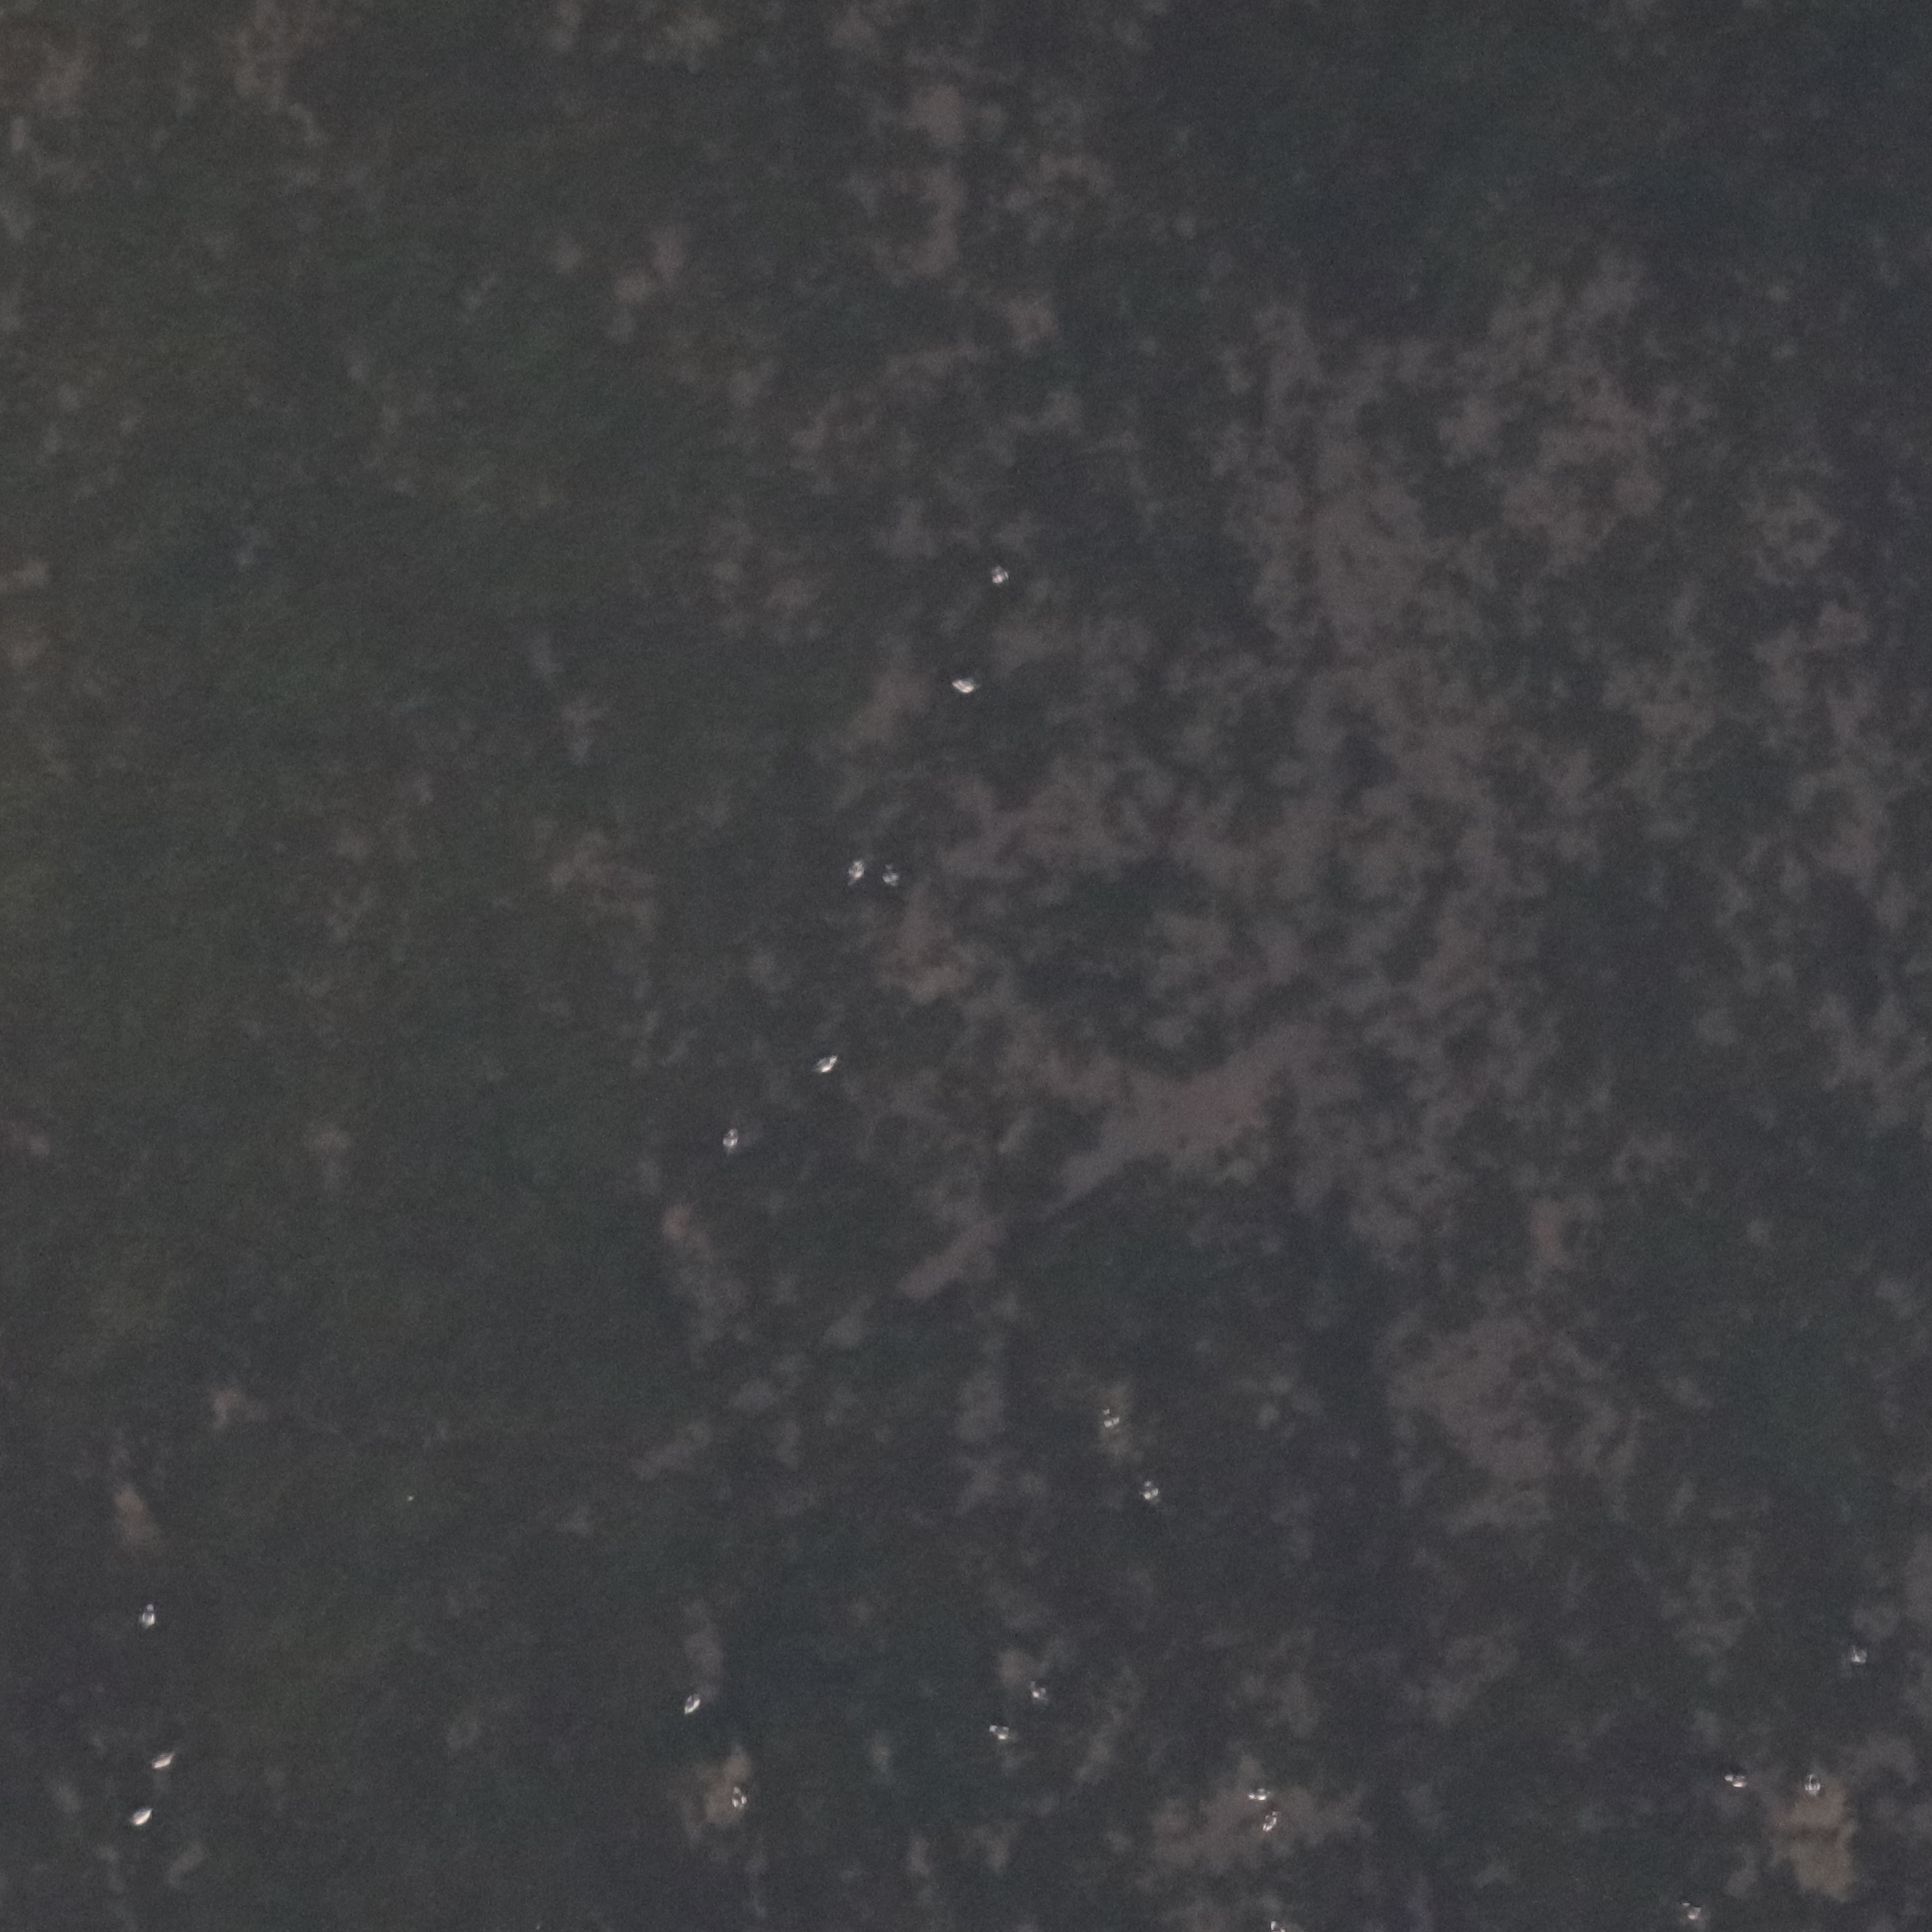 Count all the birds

22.